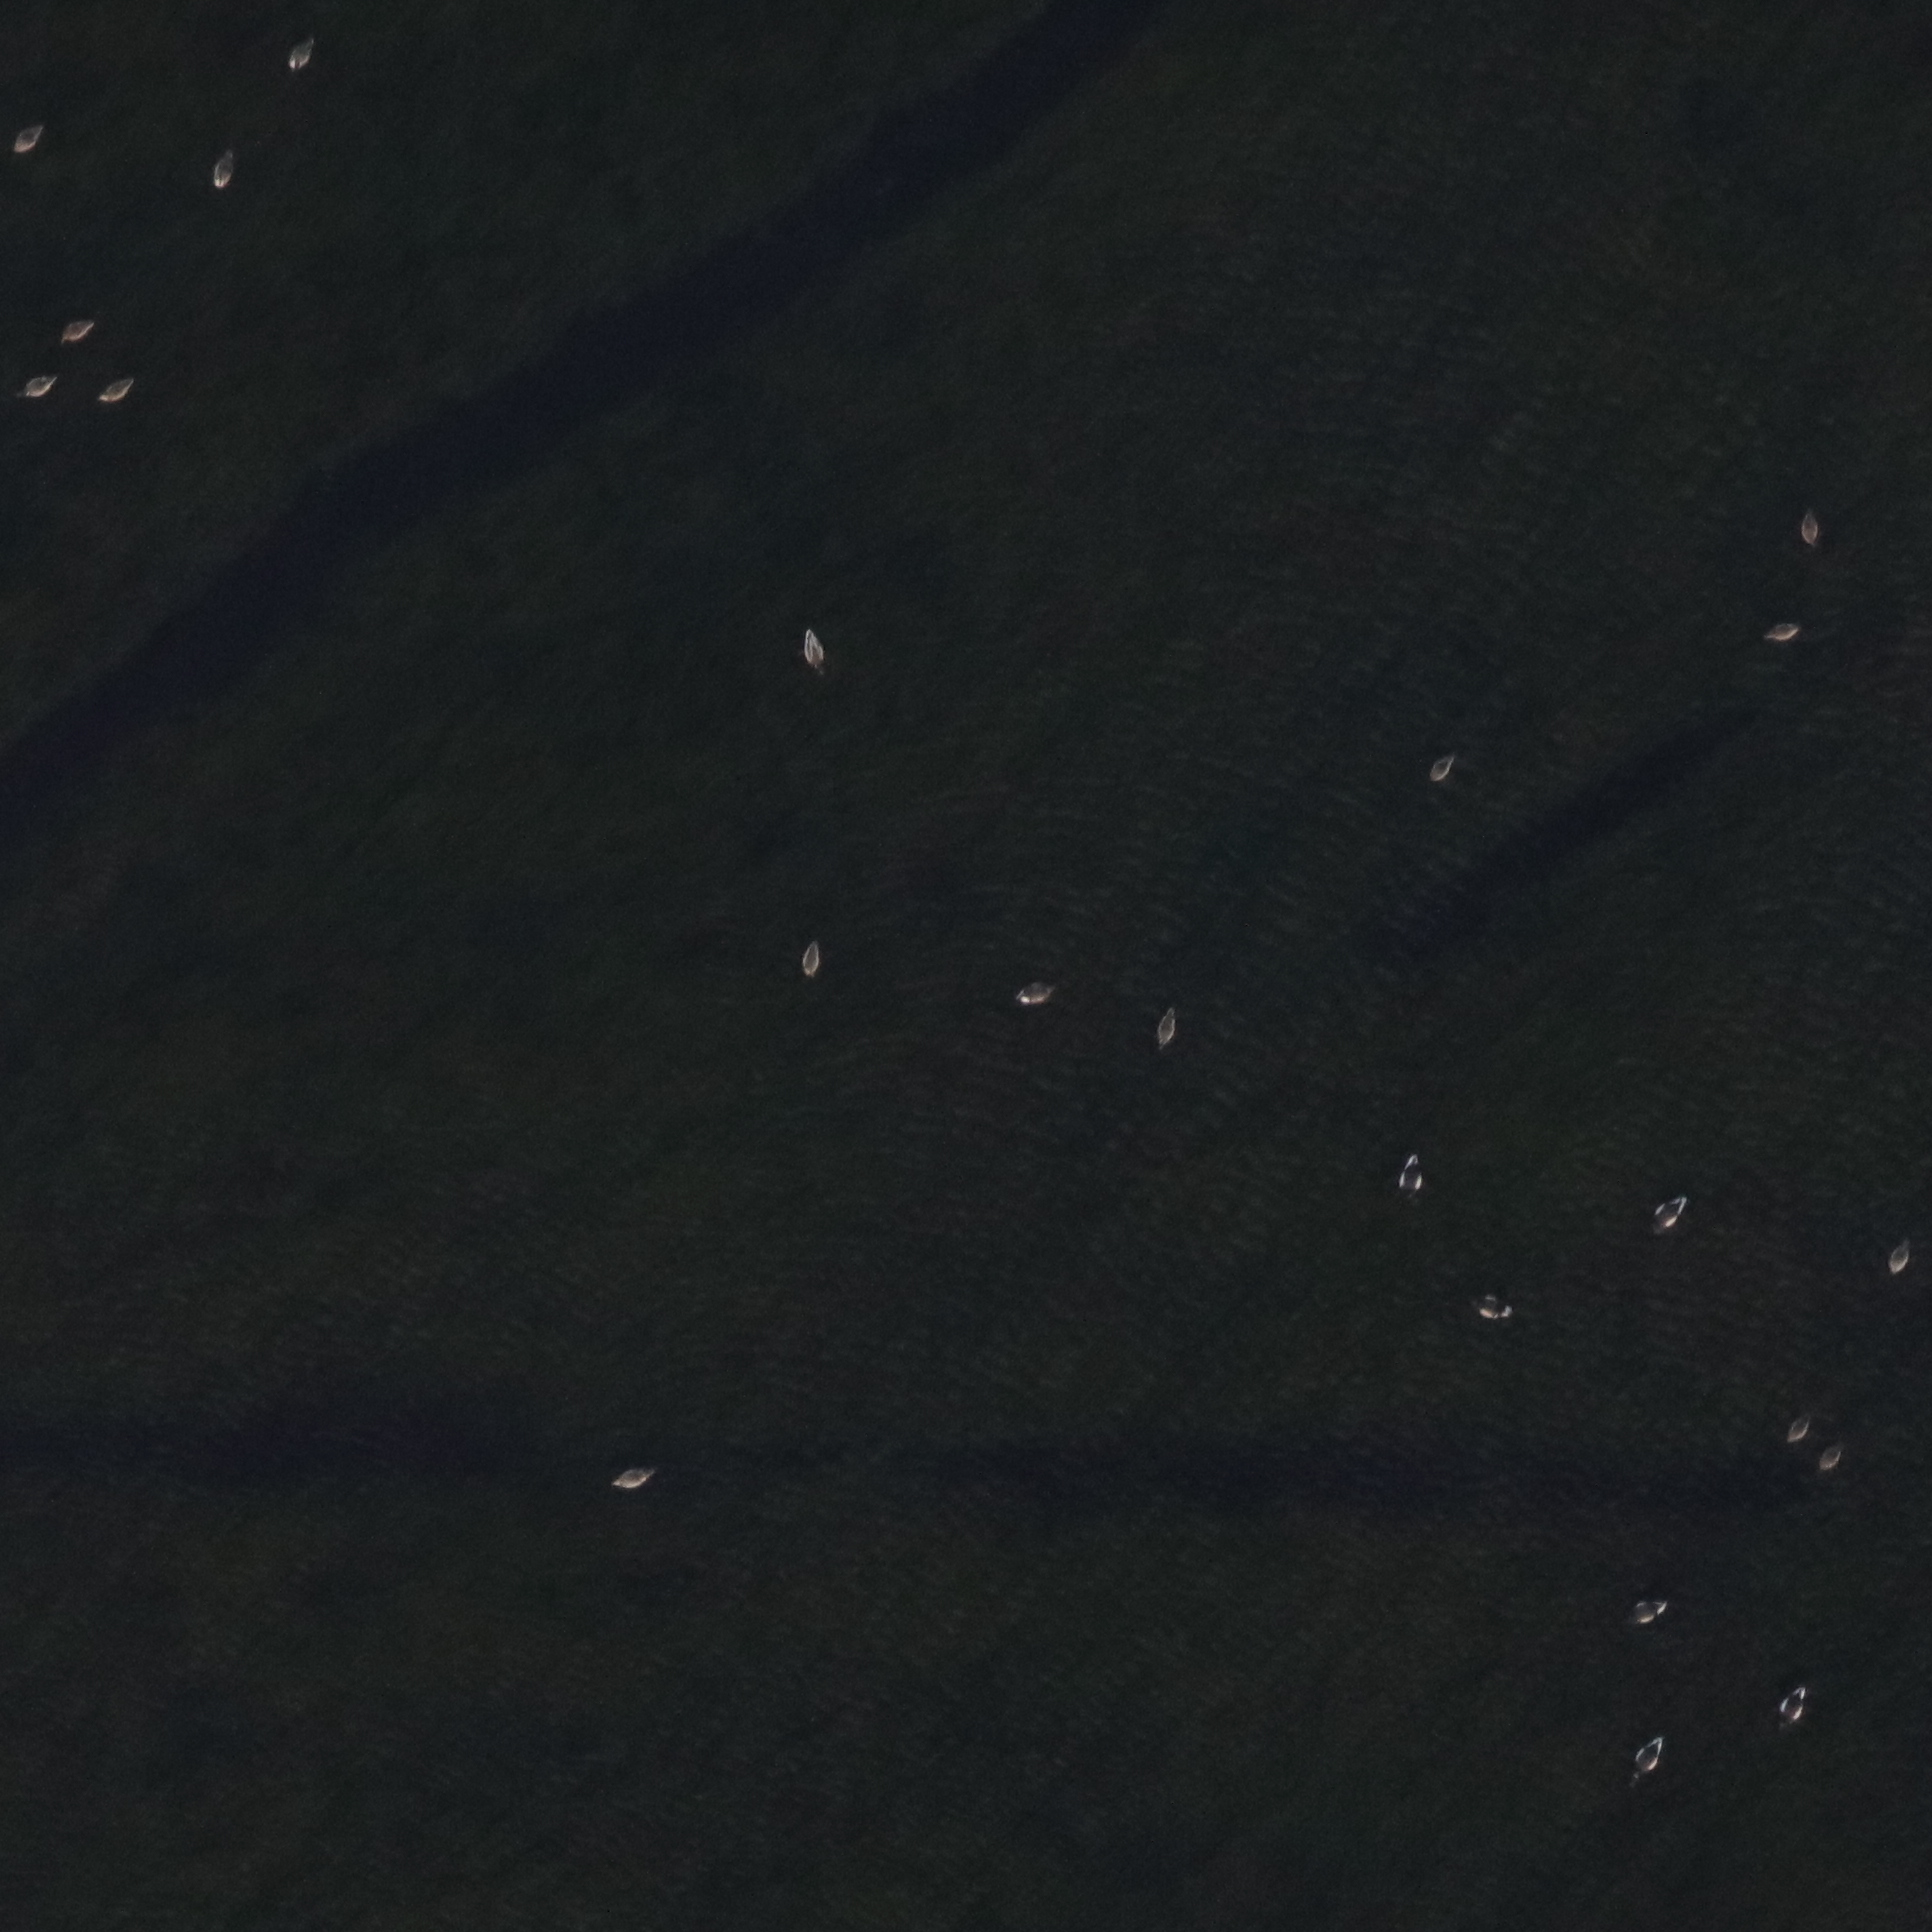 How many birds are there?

23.